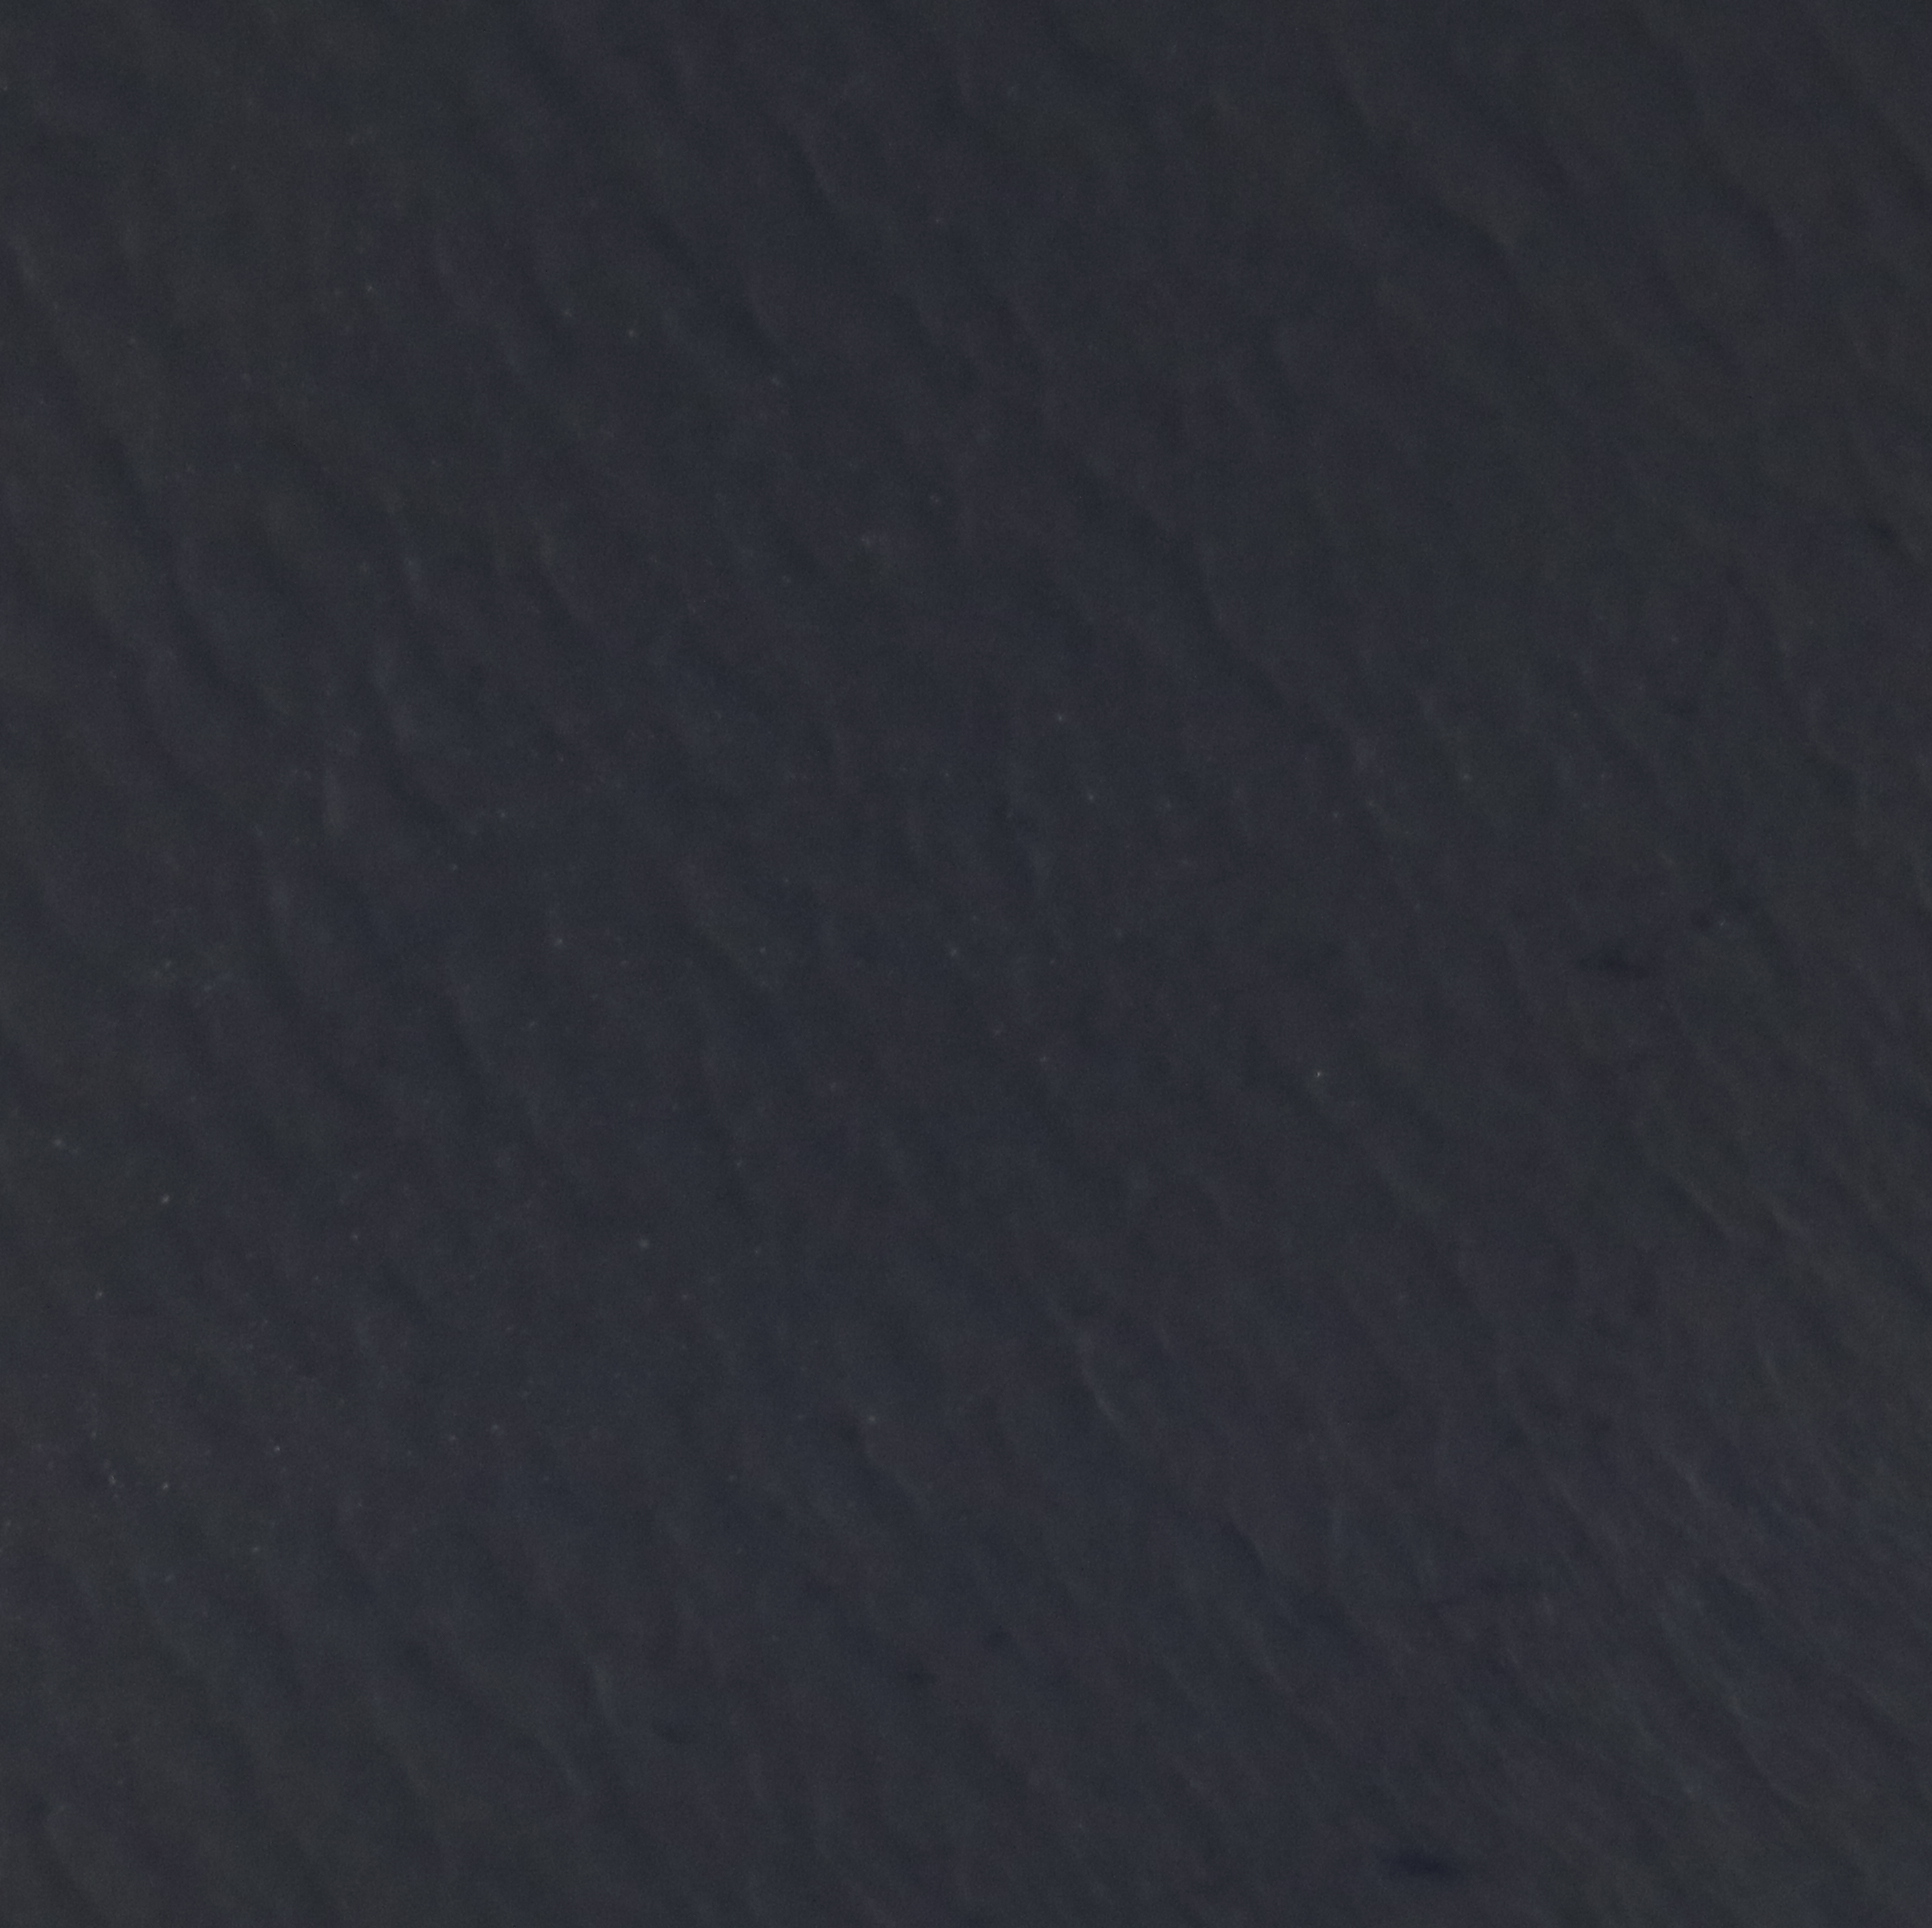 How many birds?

0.